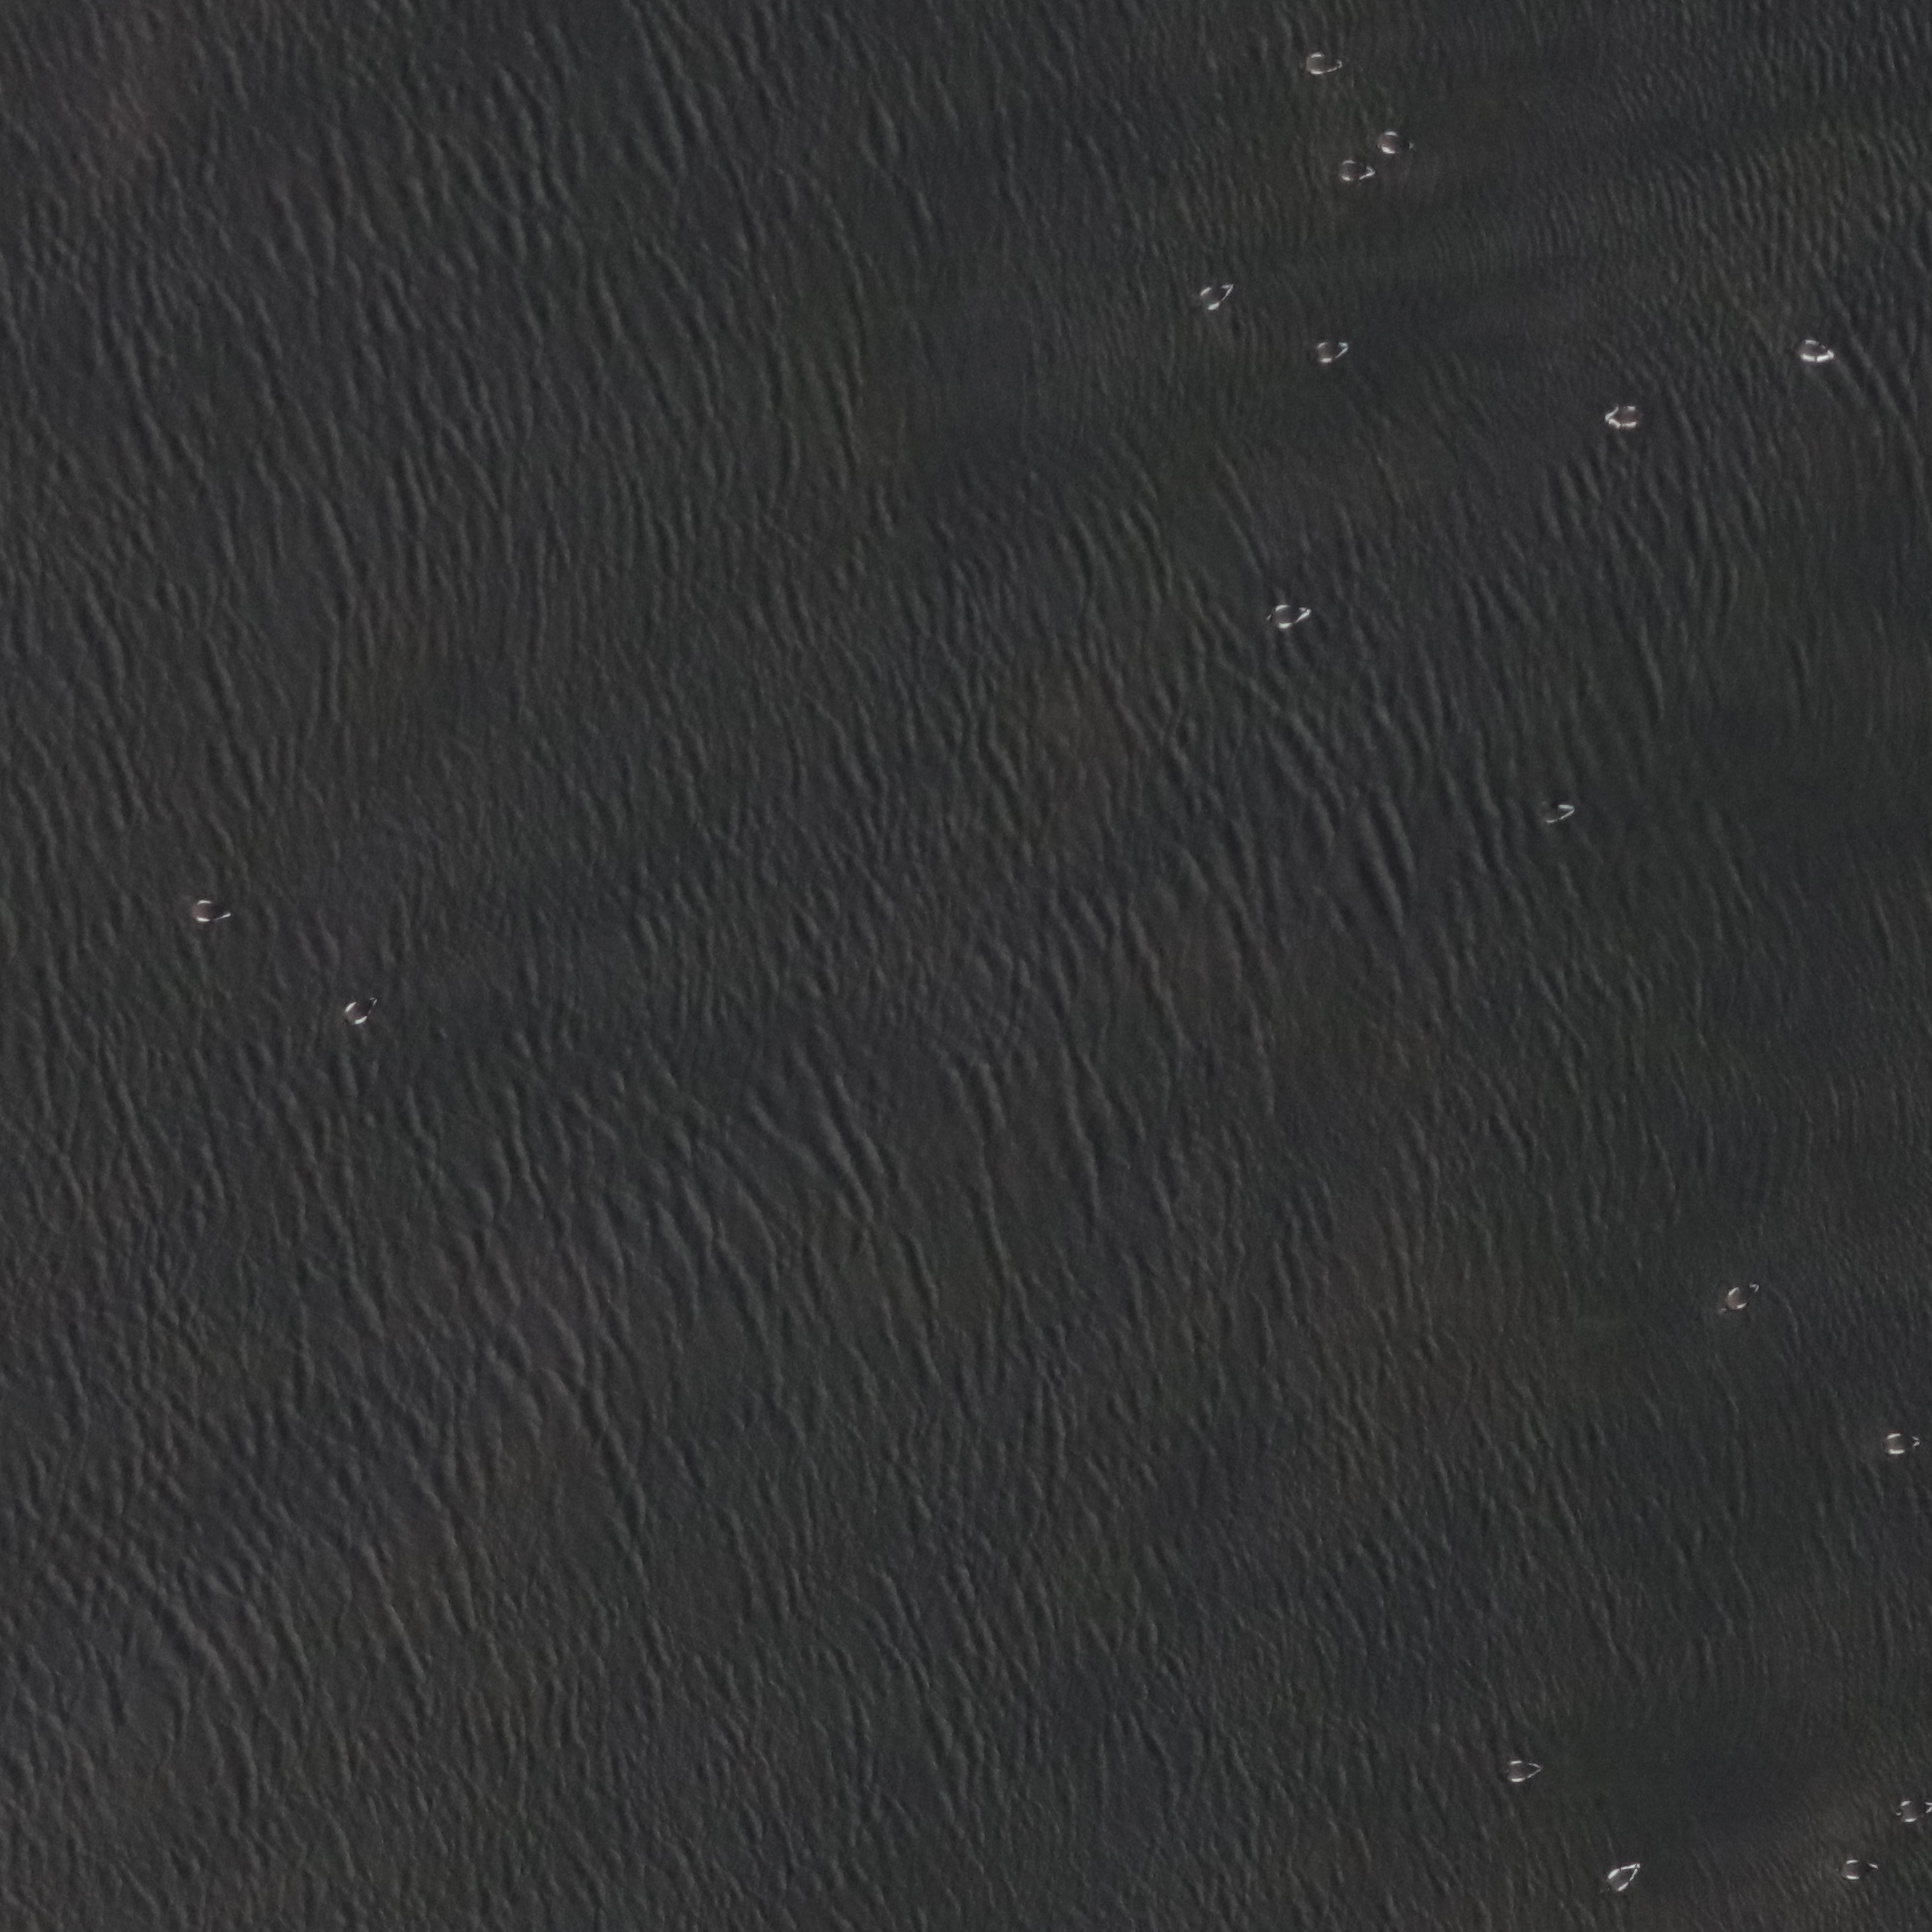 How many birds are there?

17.